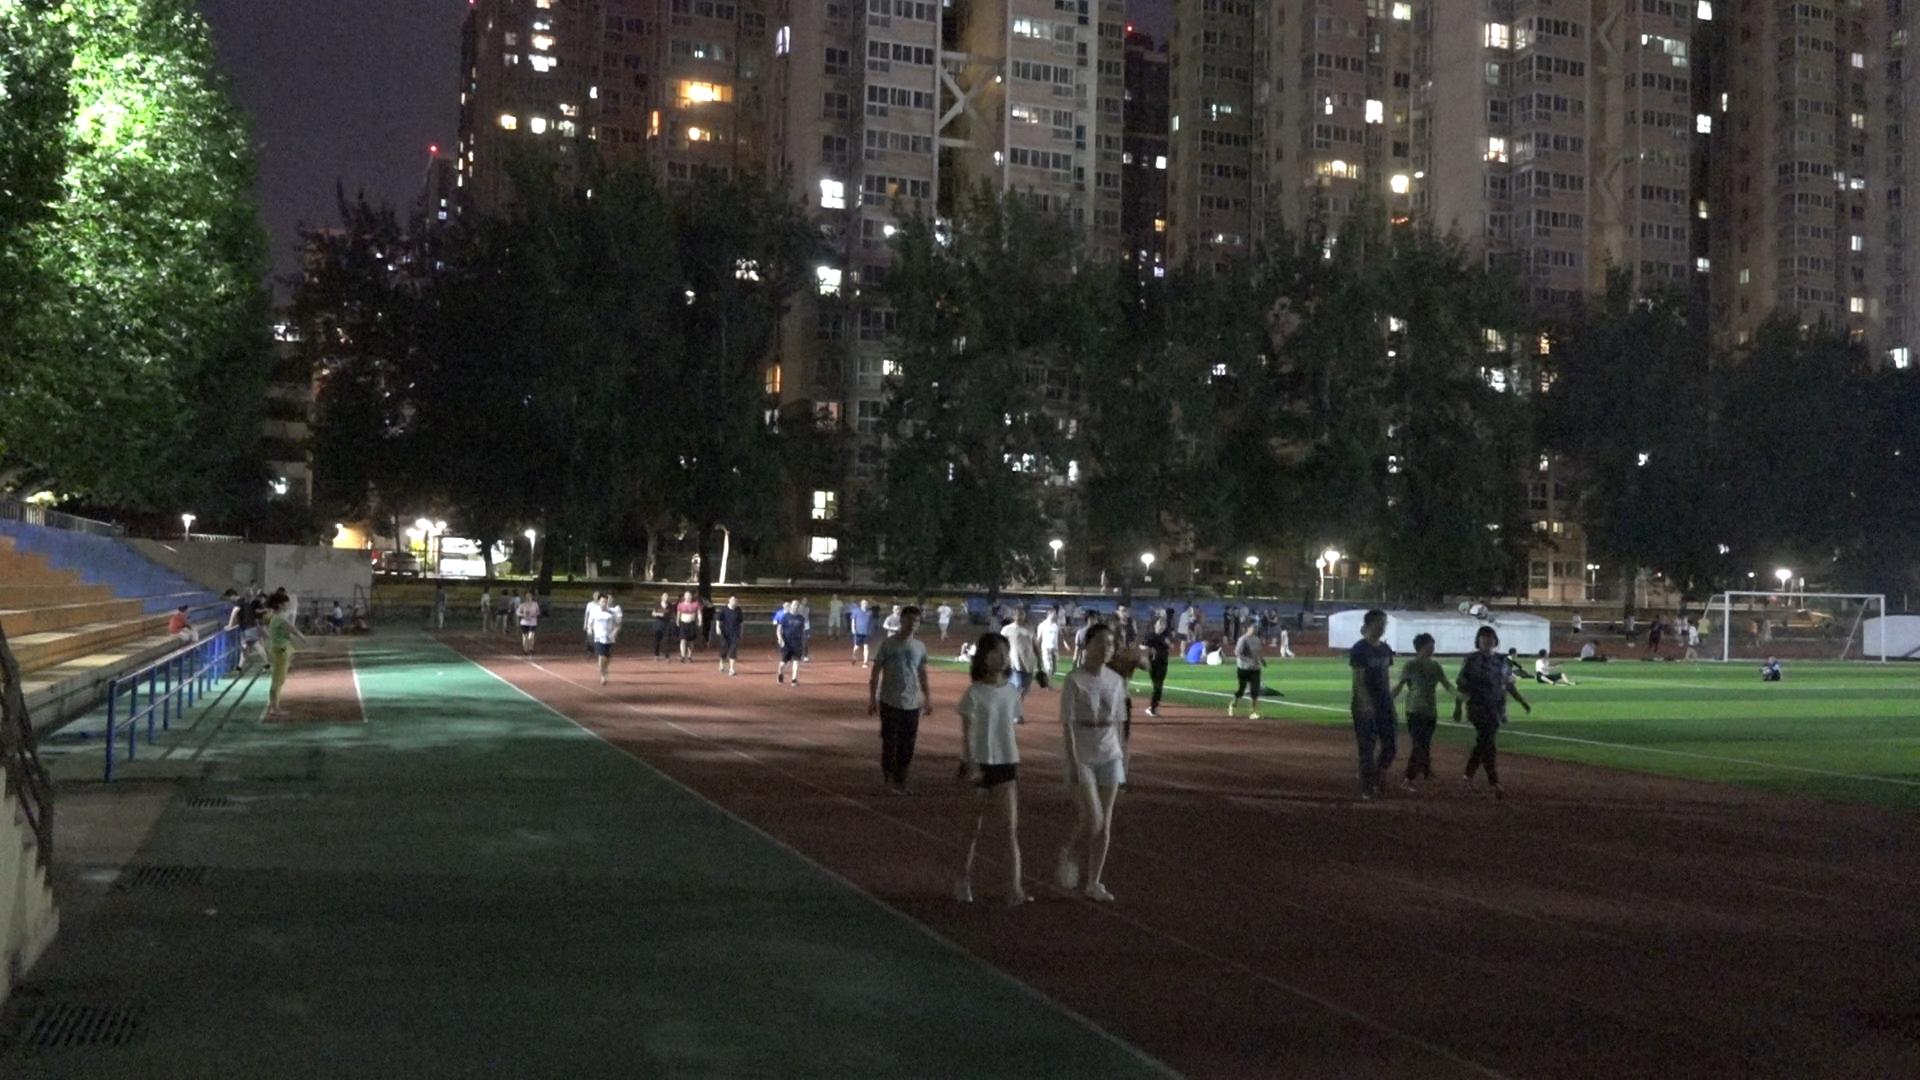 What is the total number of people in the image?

89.